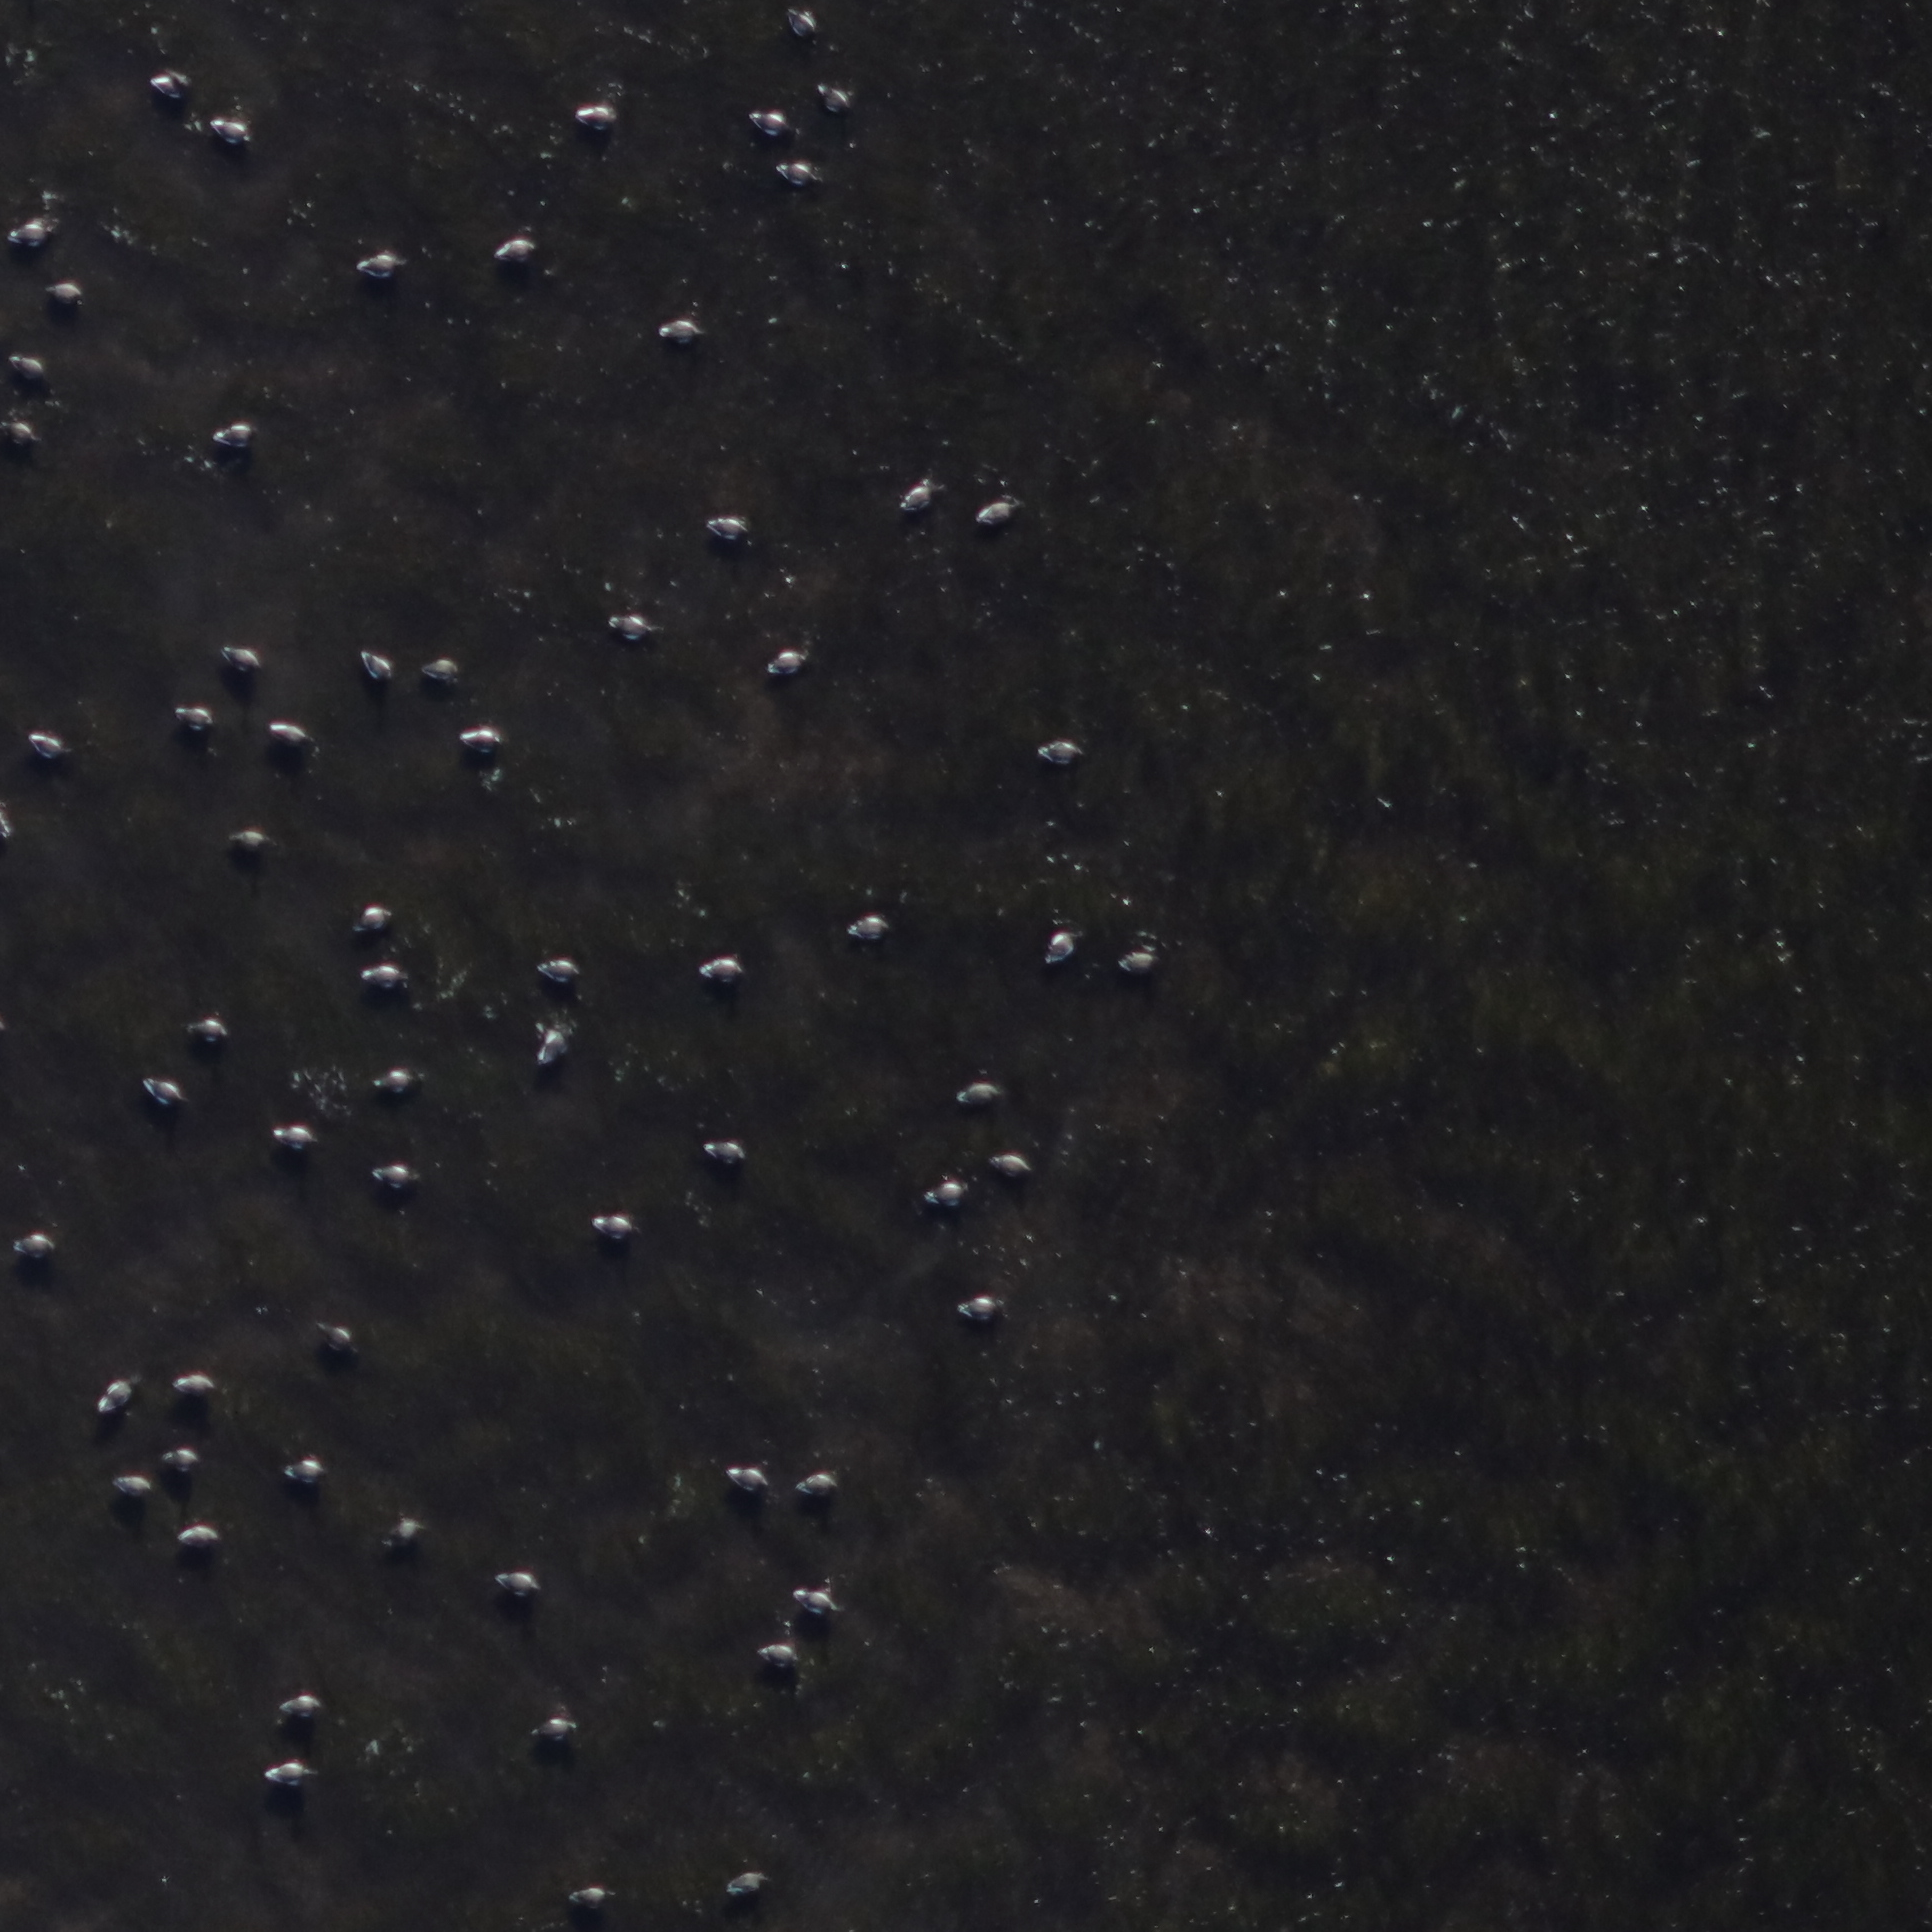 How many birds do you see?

66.